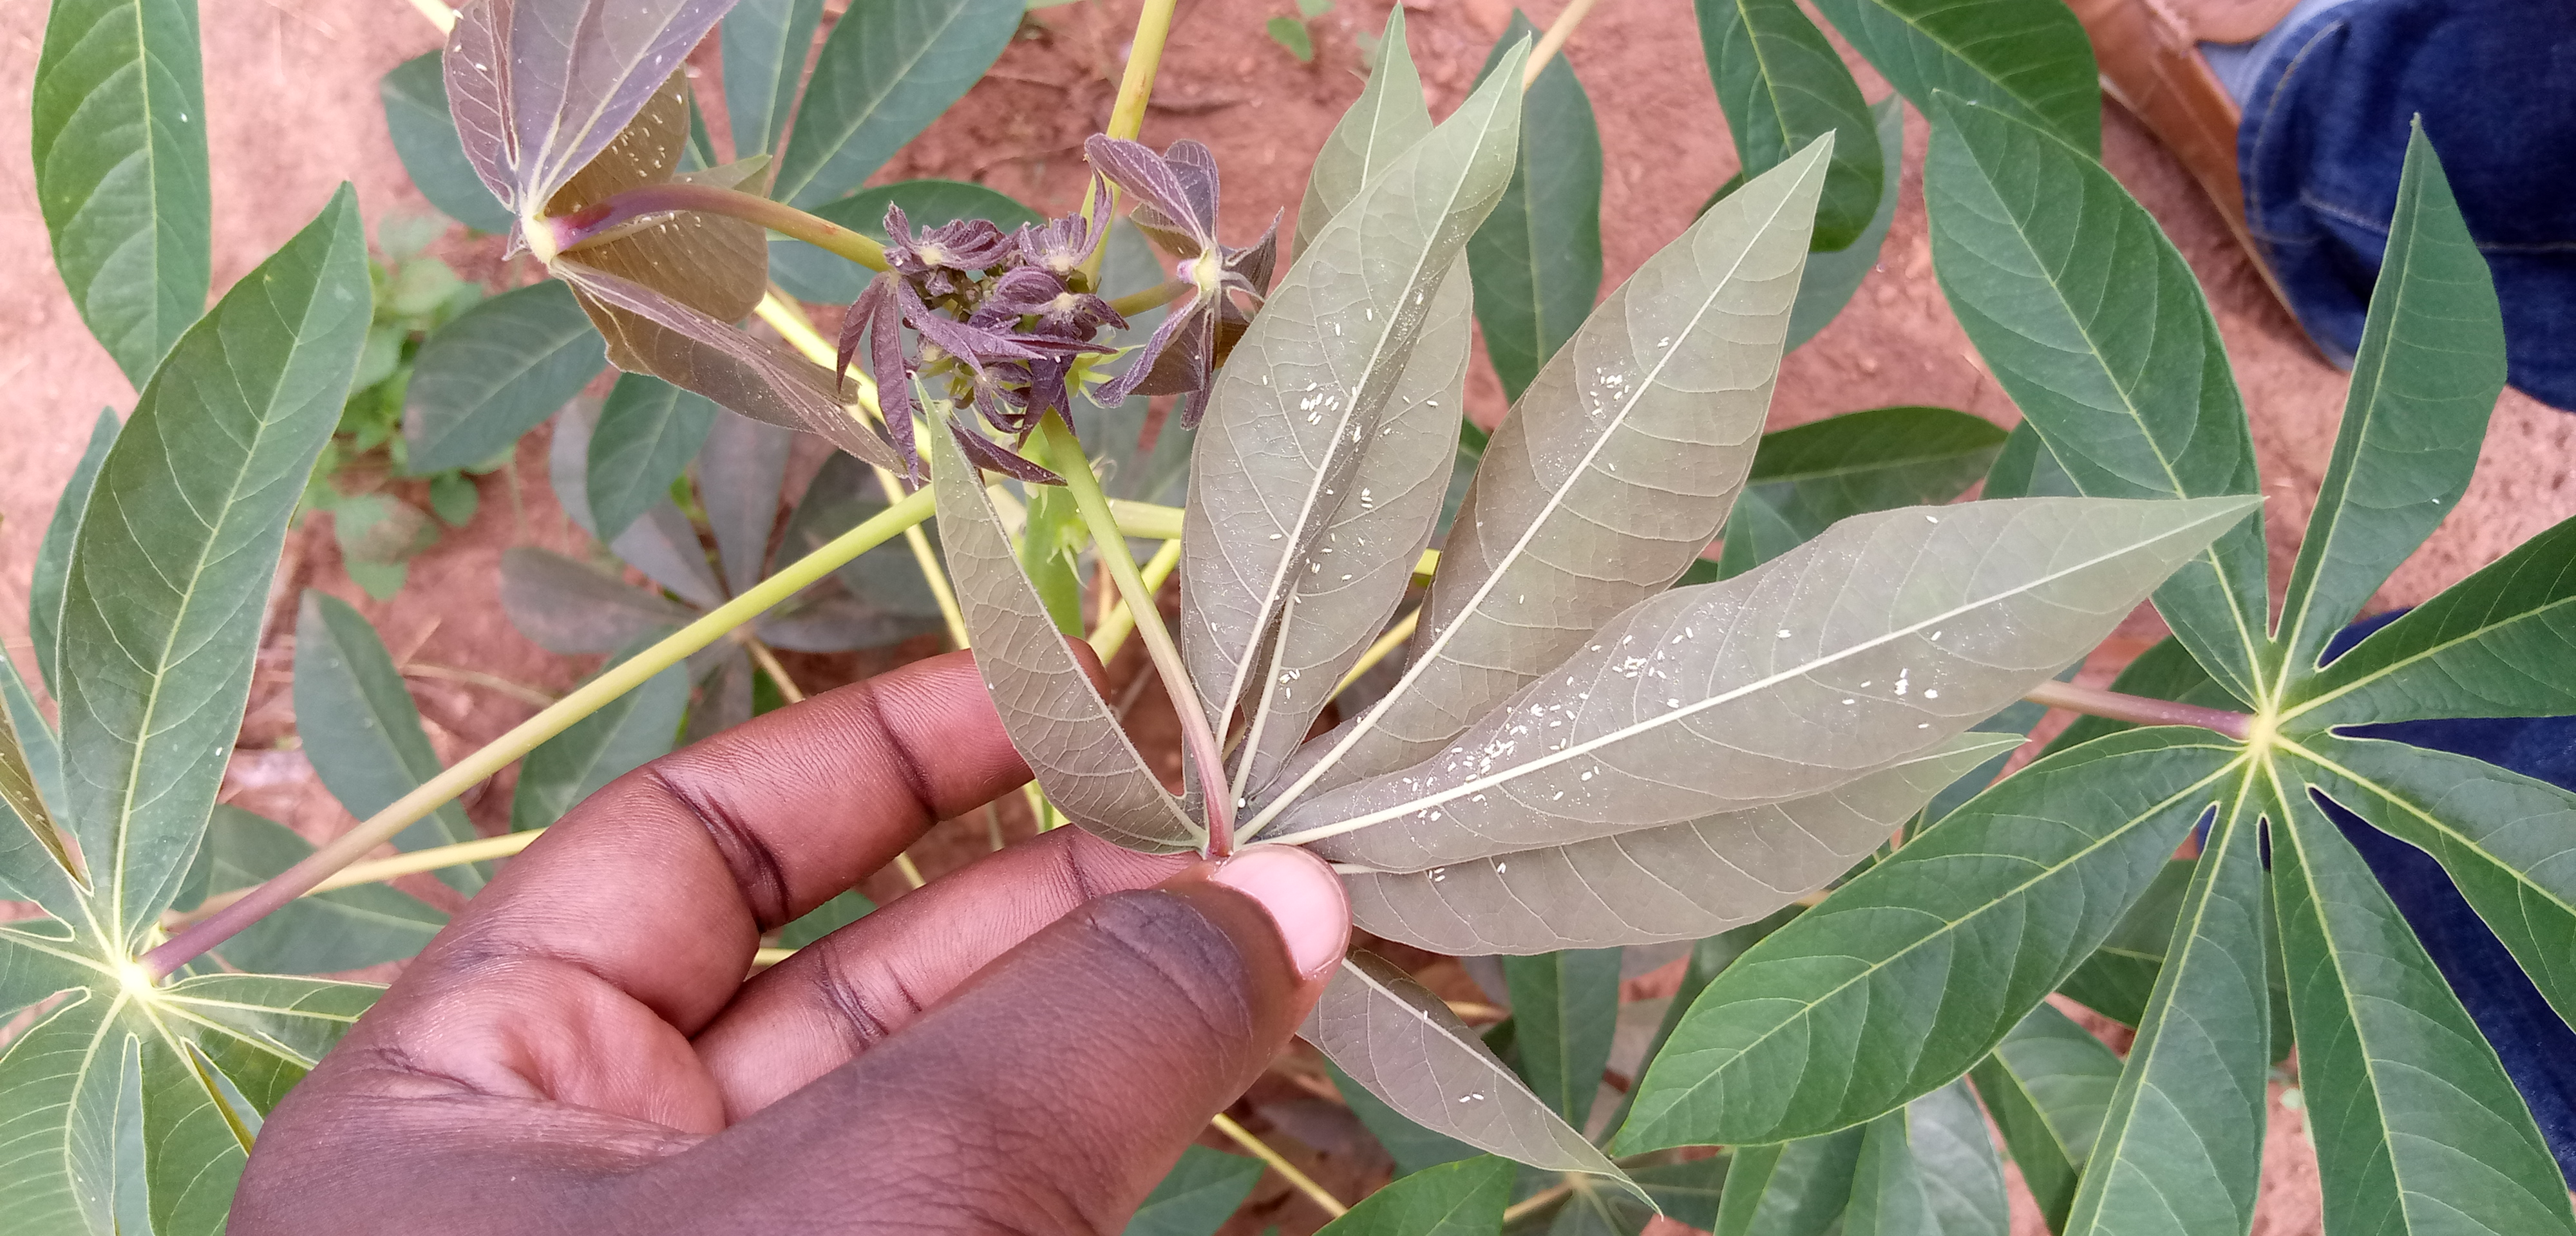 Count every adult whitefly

132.